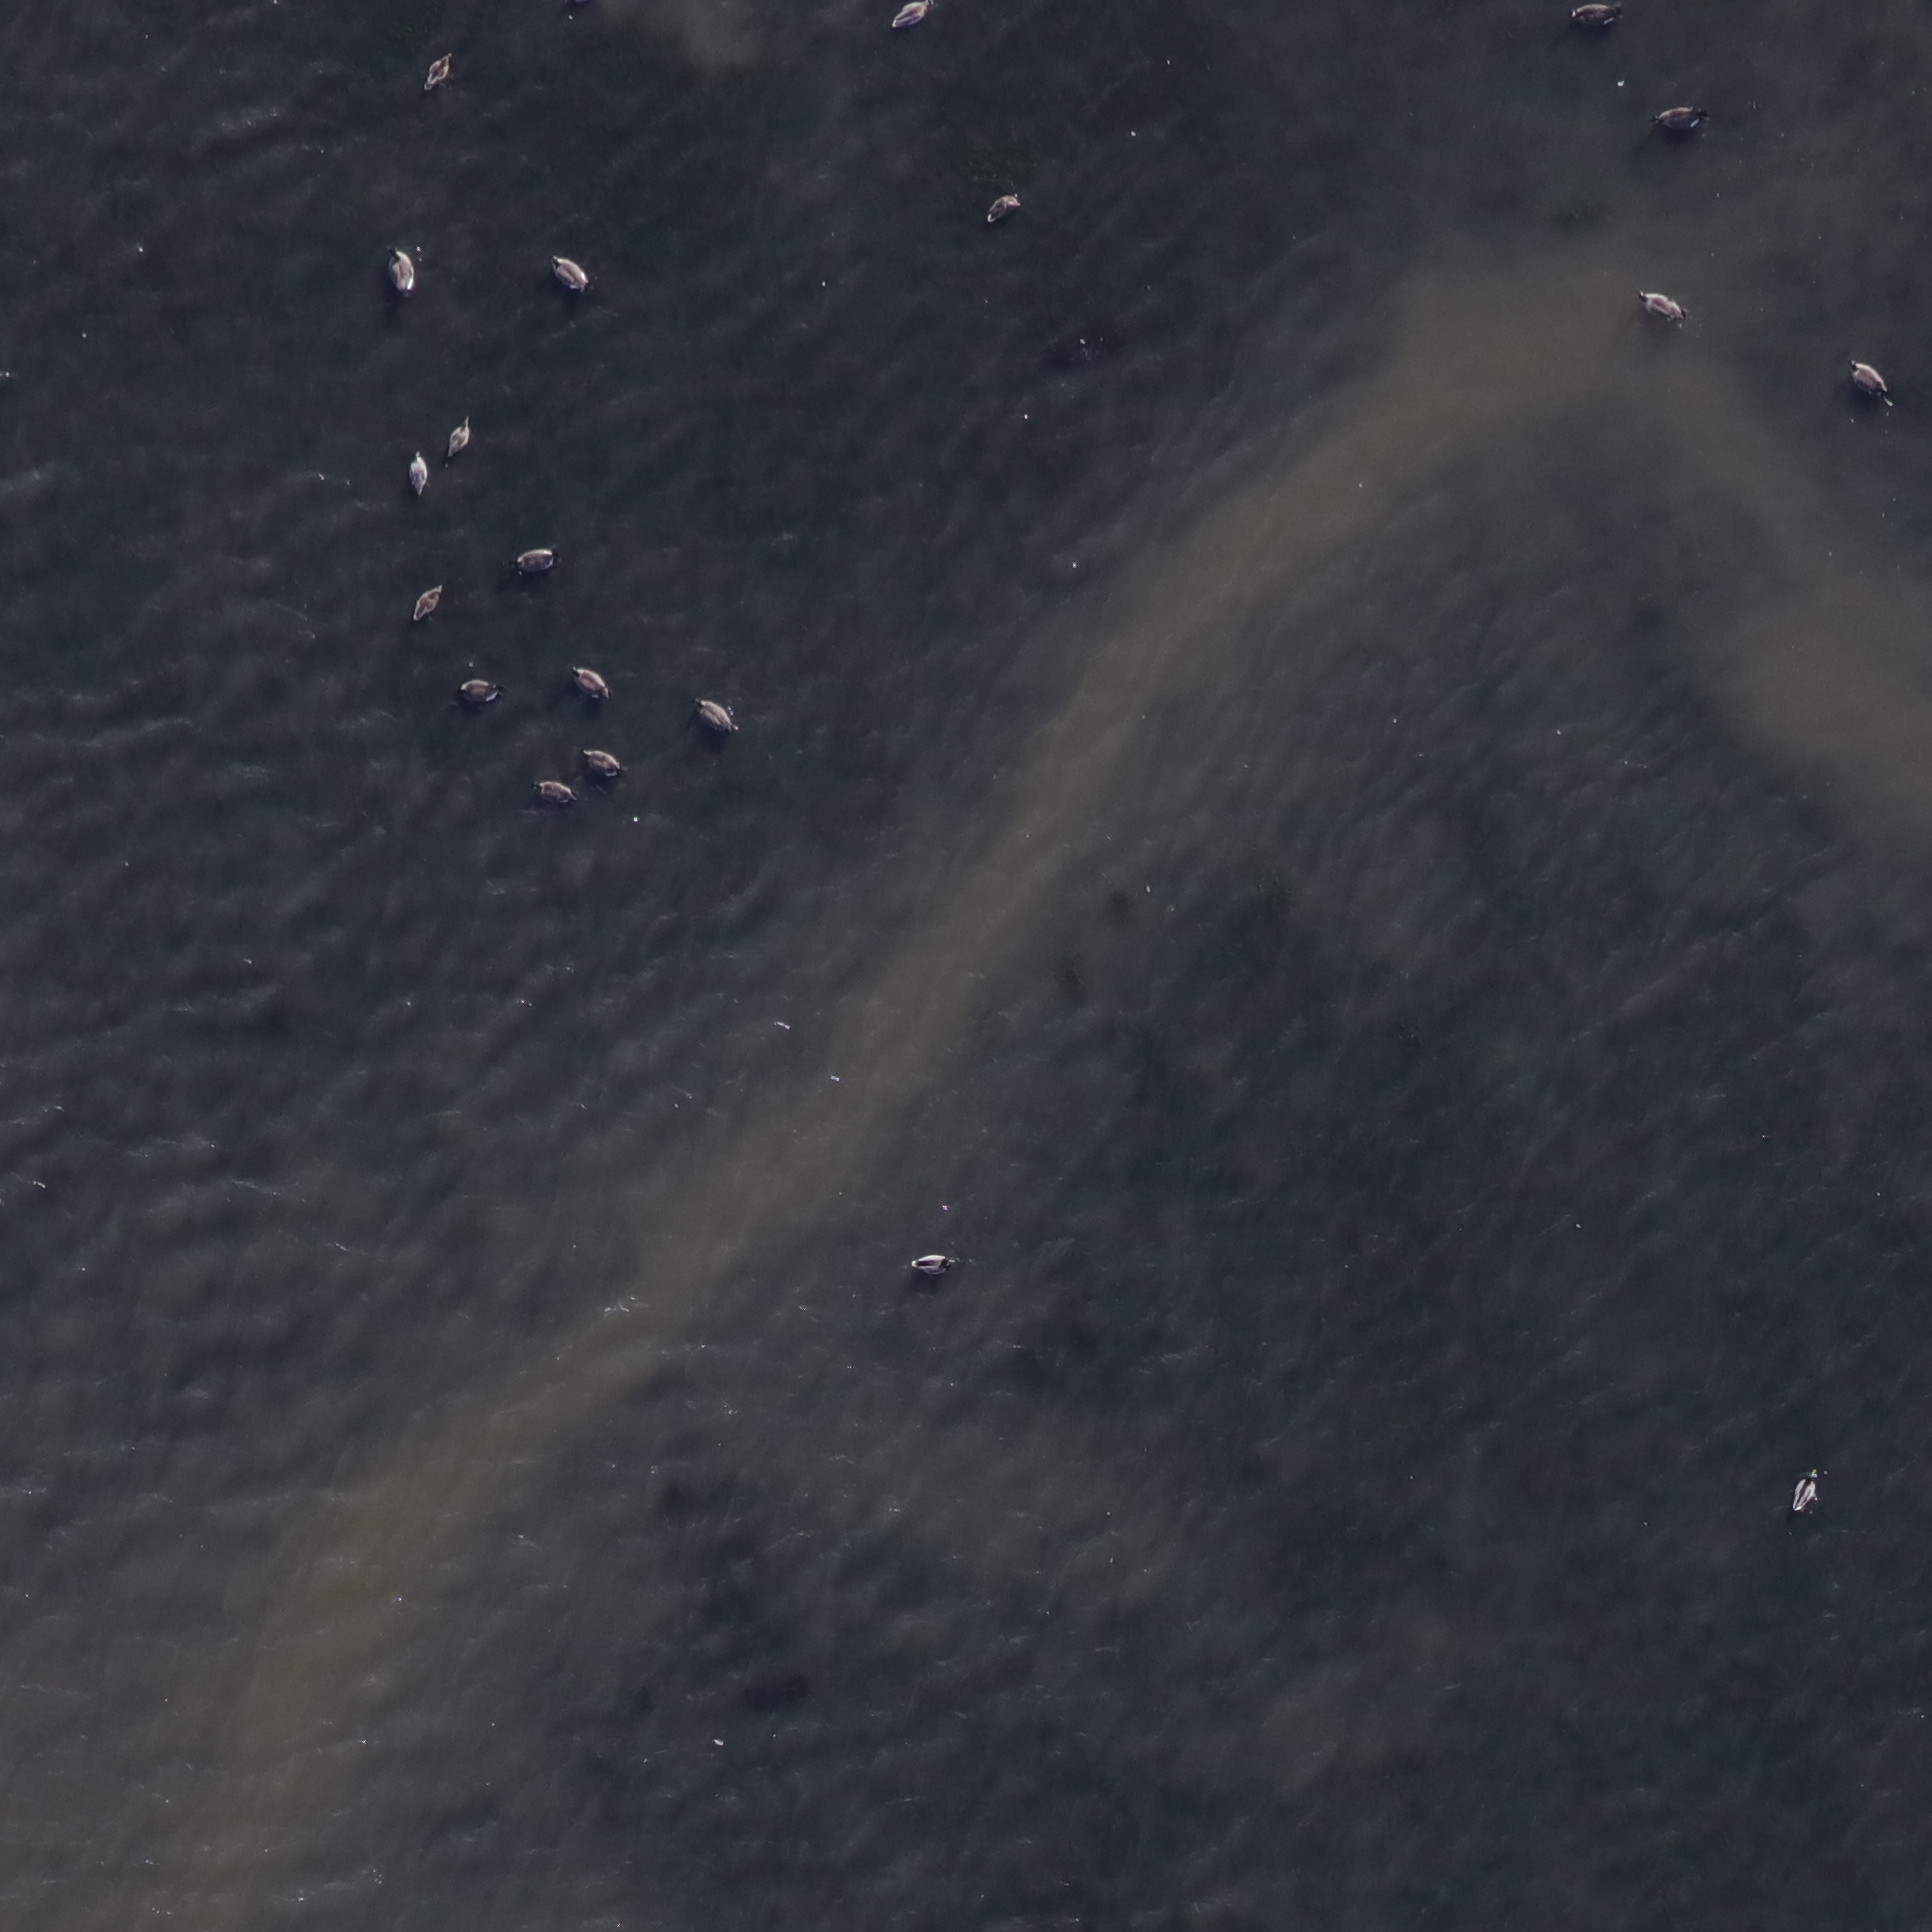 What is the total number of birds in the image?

20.